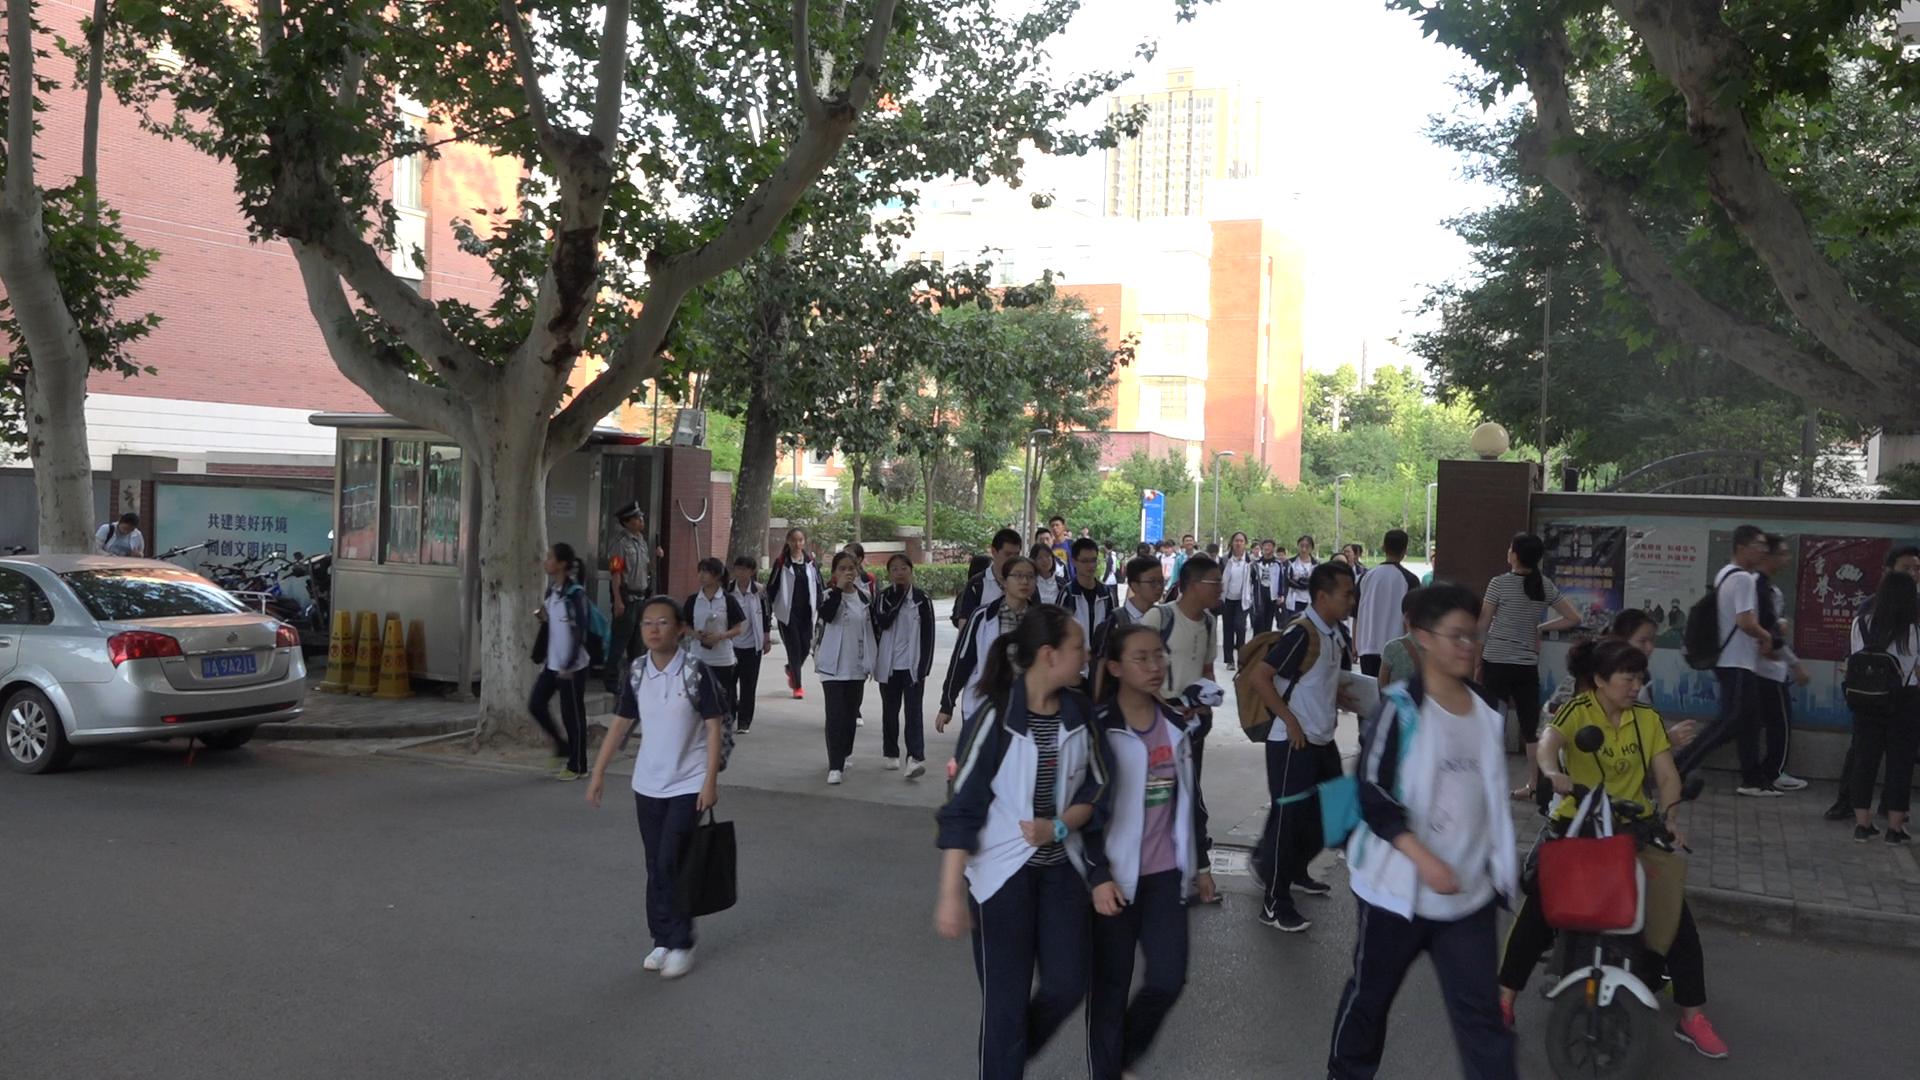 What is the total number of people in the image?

53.